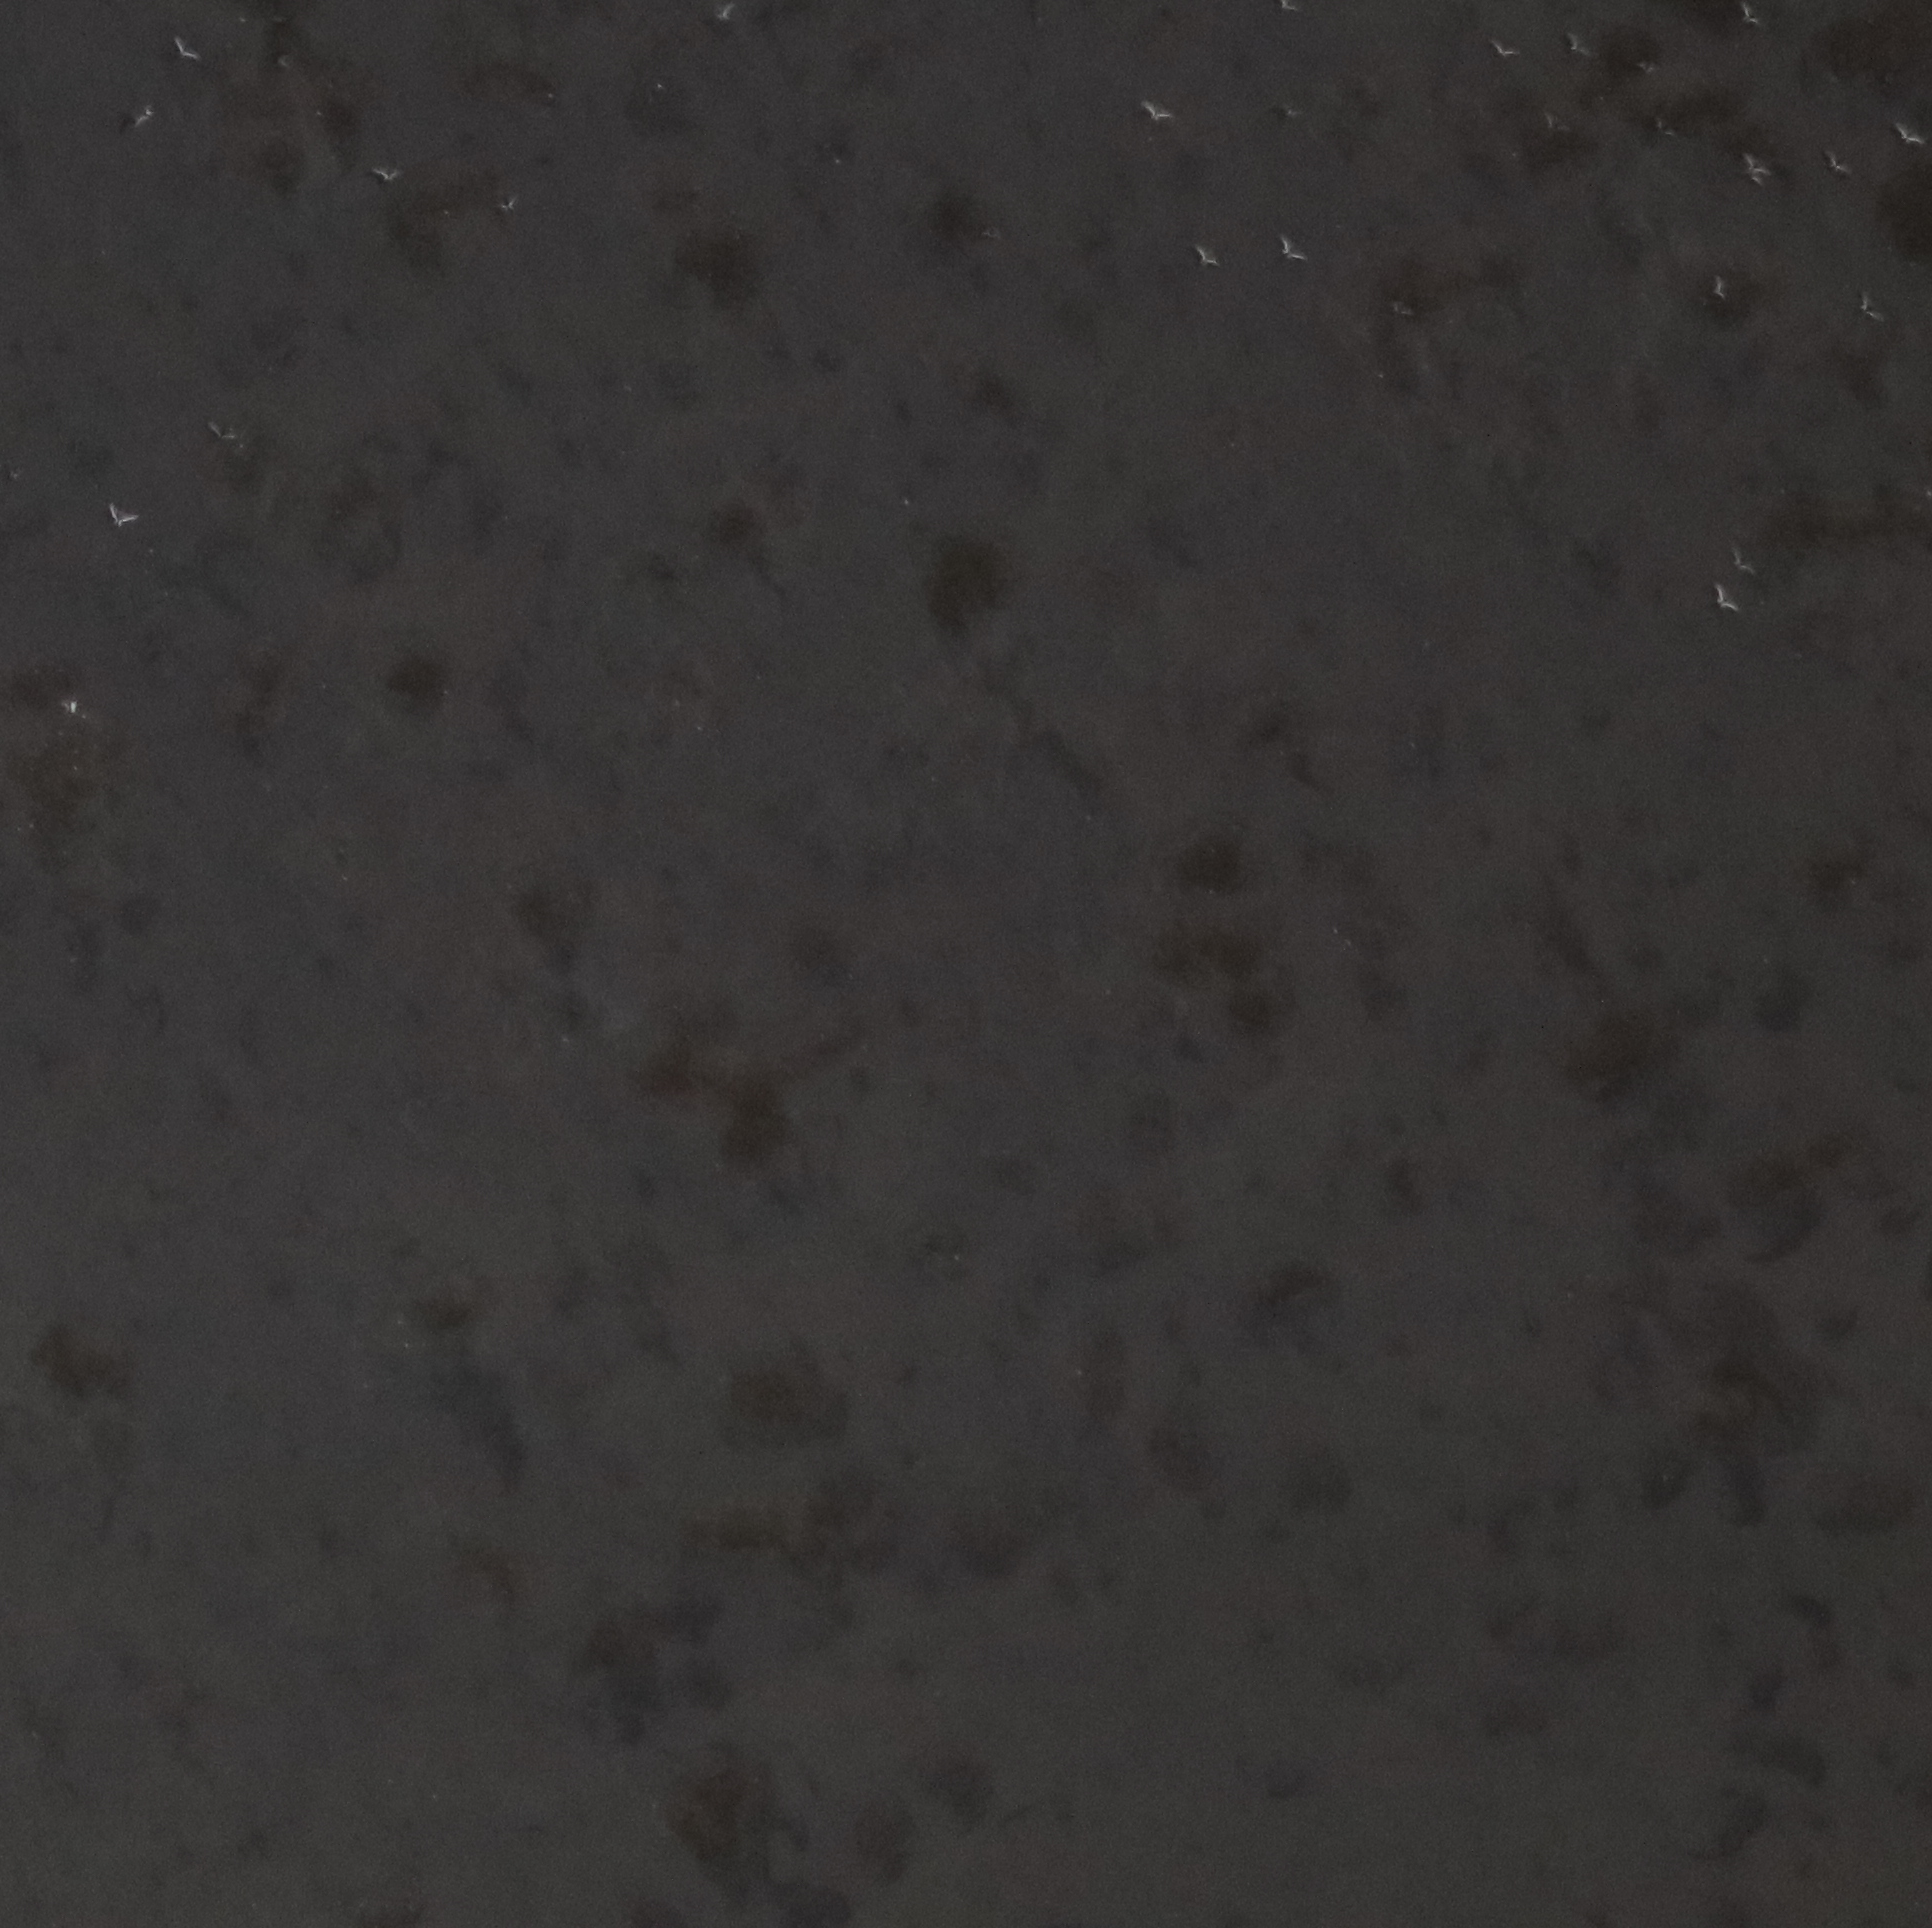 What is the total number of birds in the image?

25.